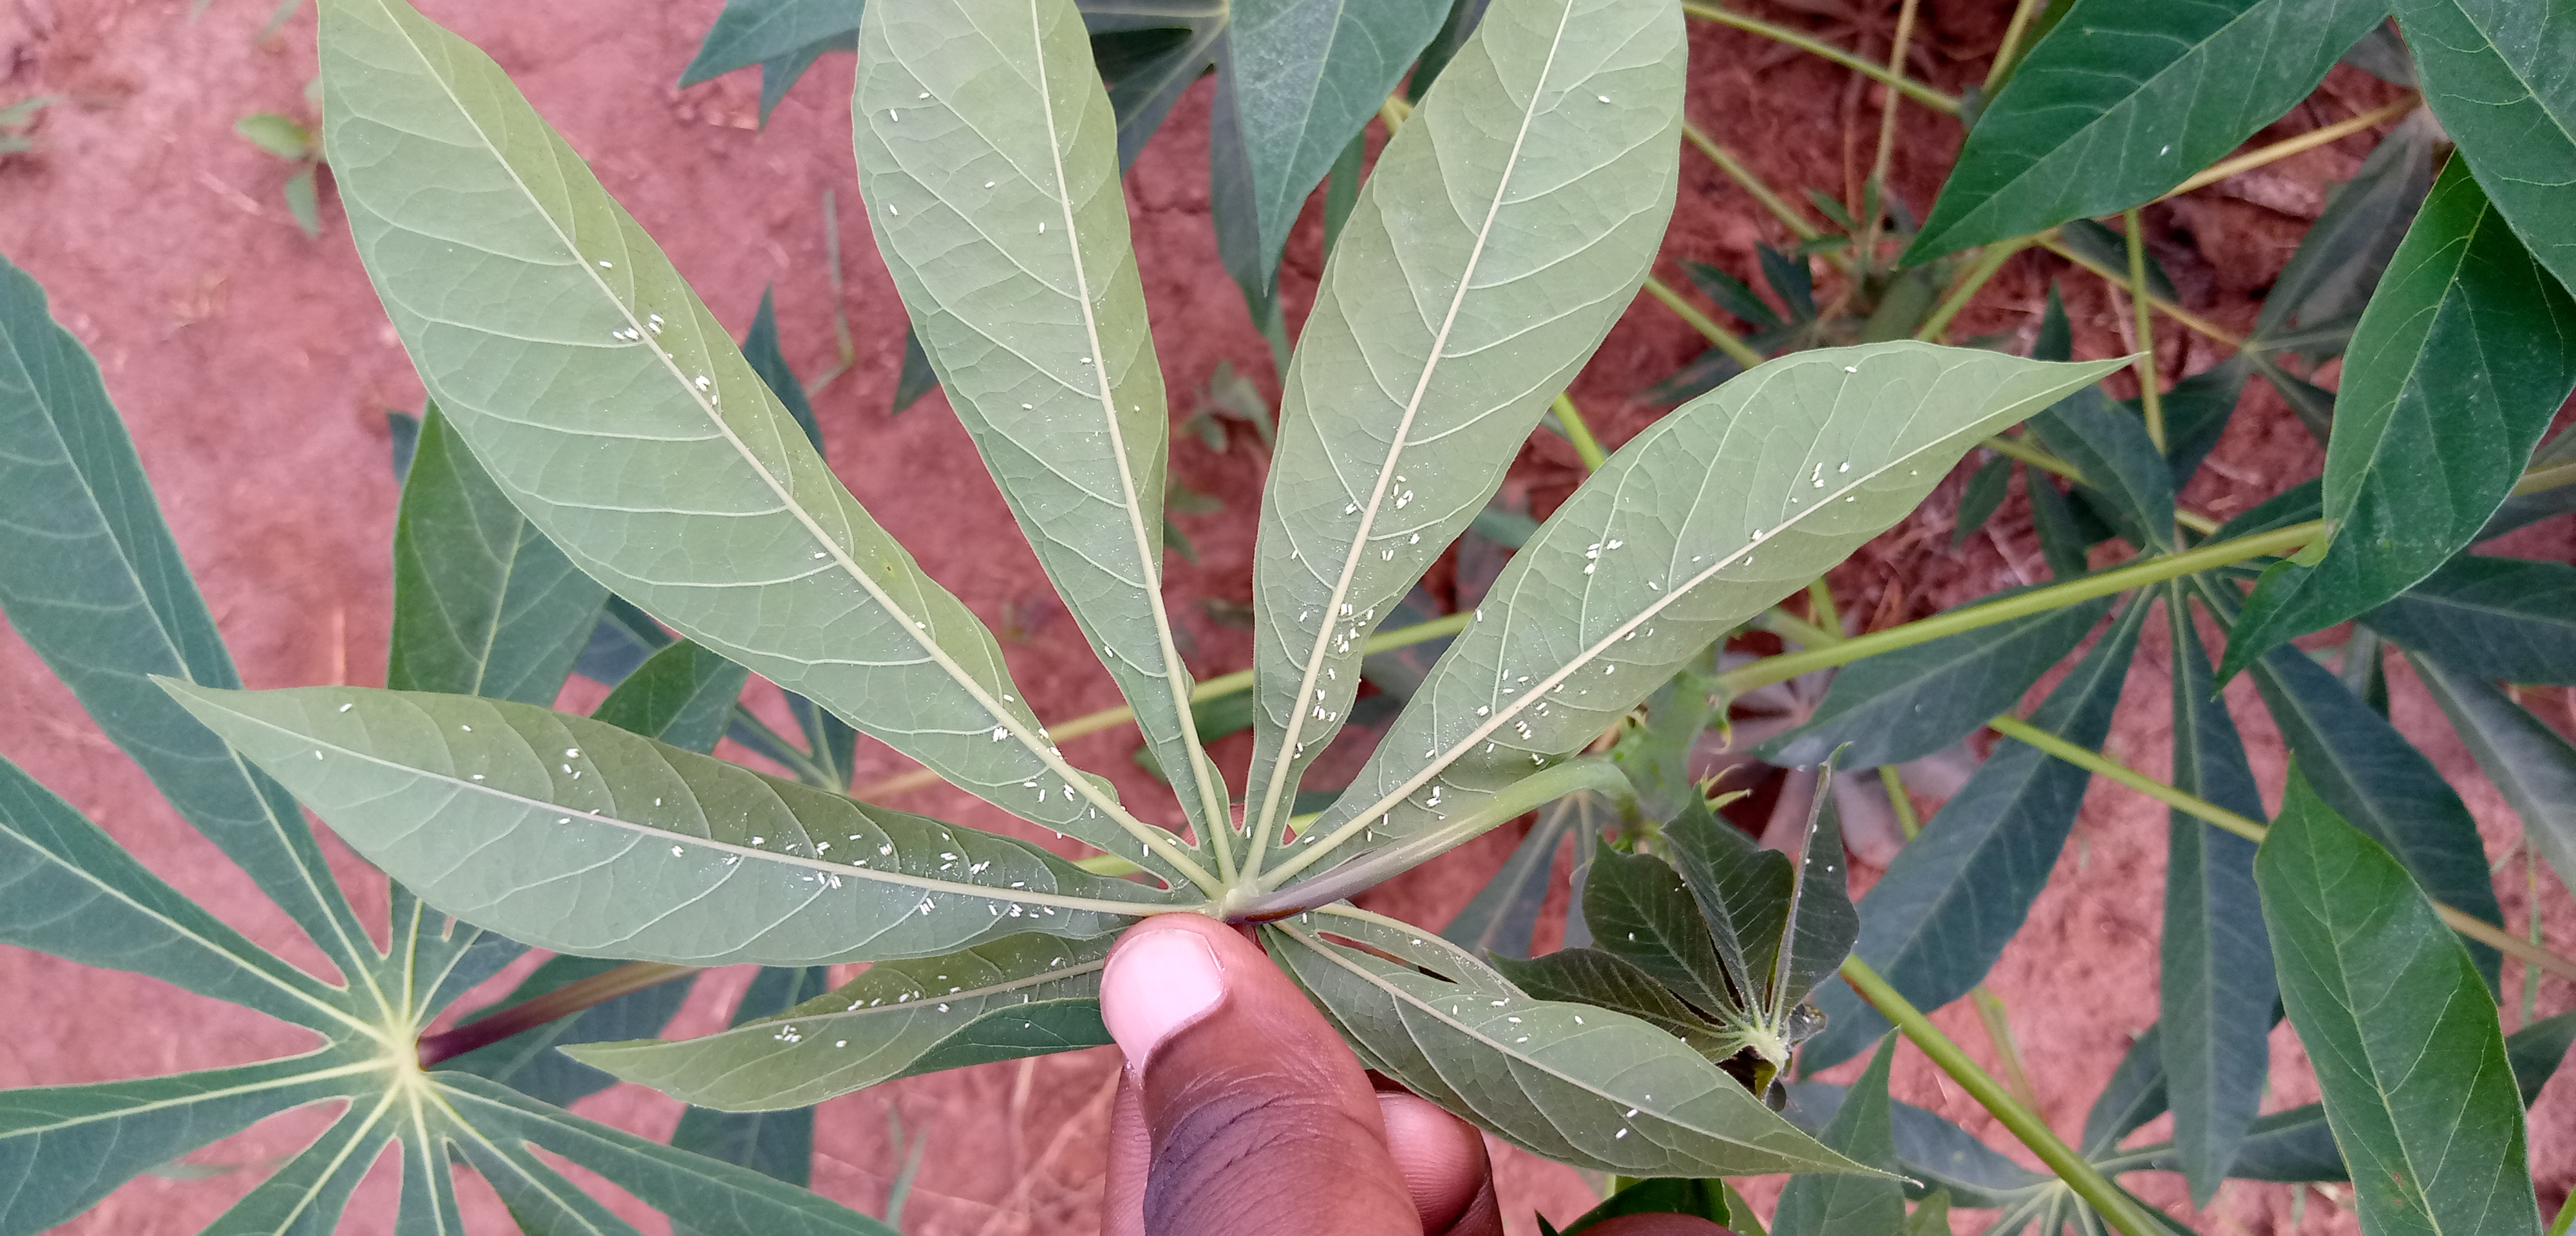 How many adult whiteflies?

192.